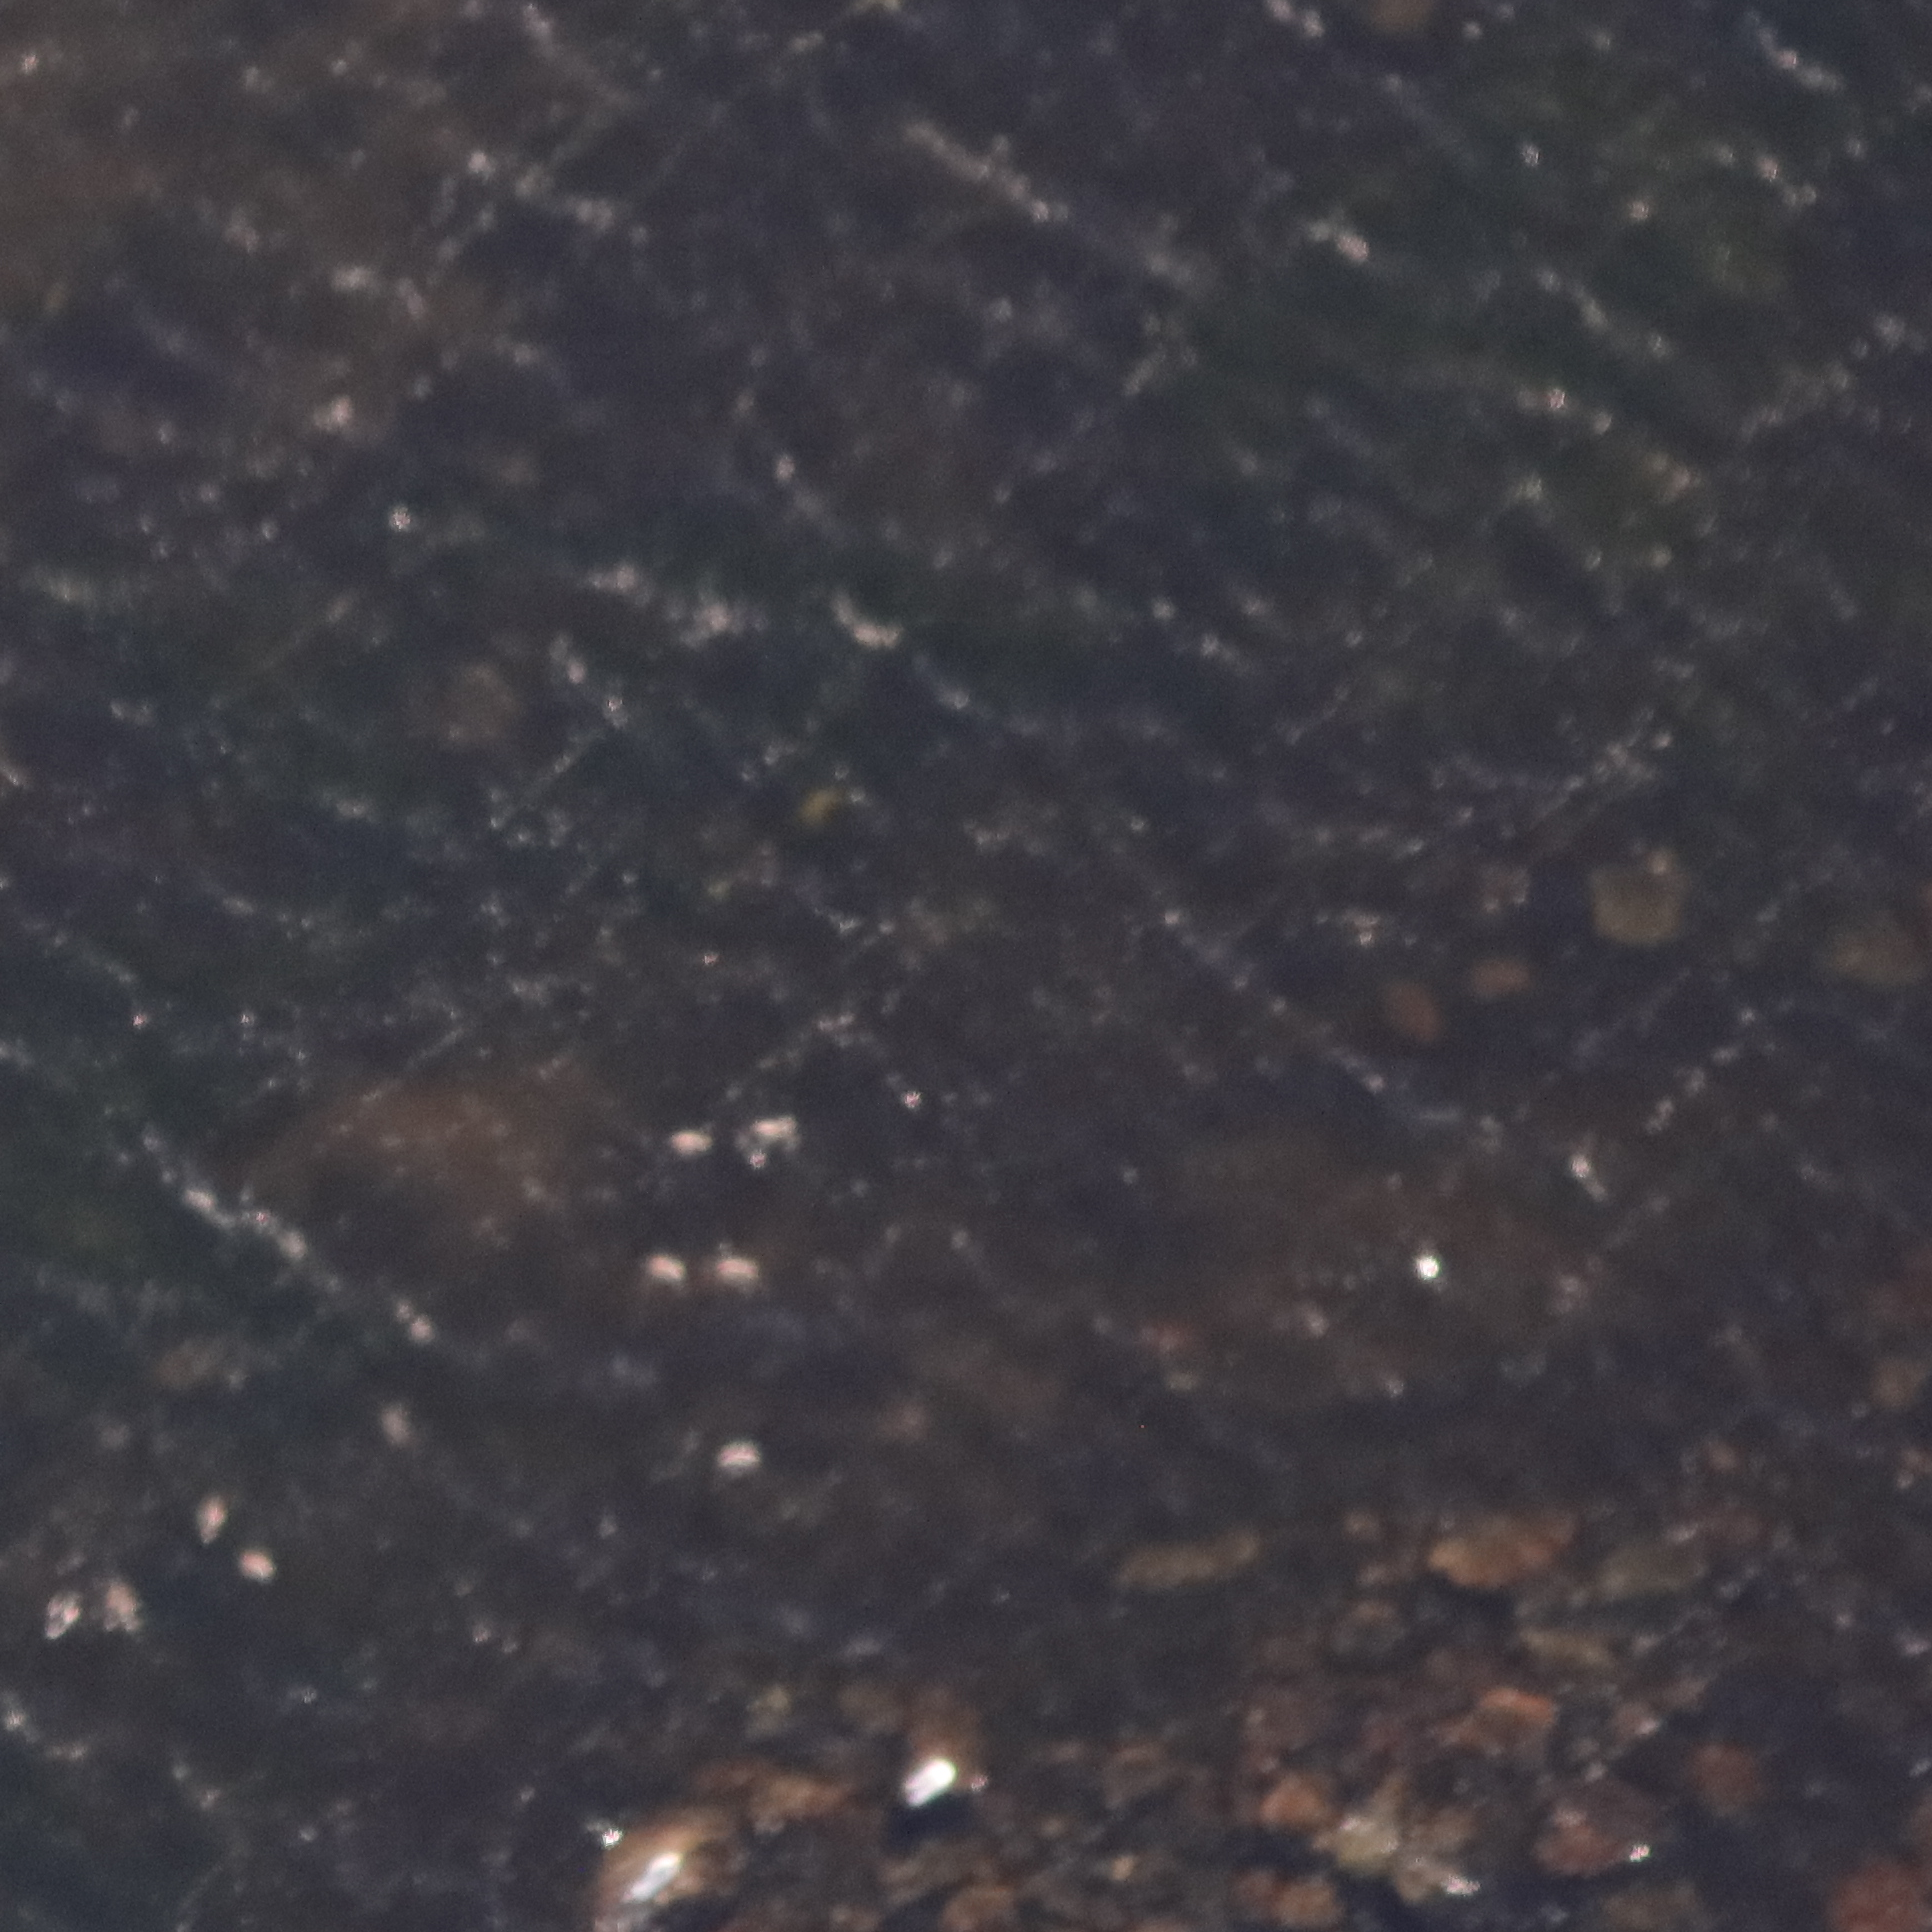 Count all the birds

11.